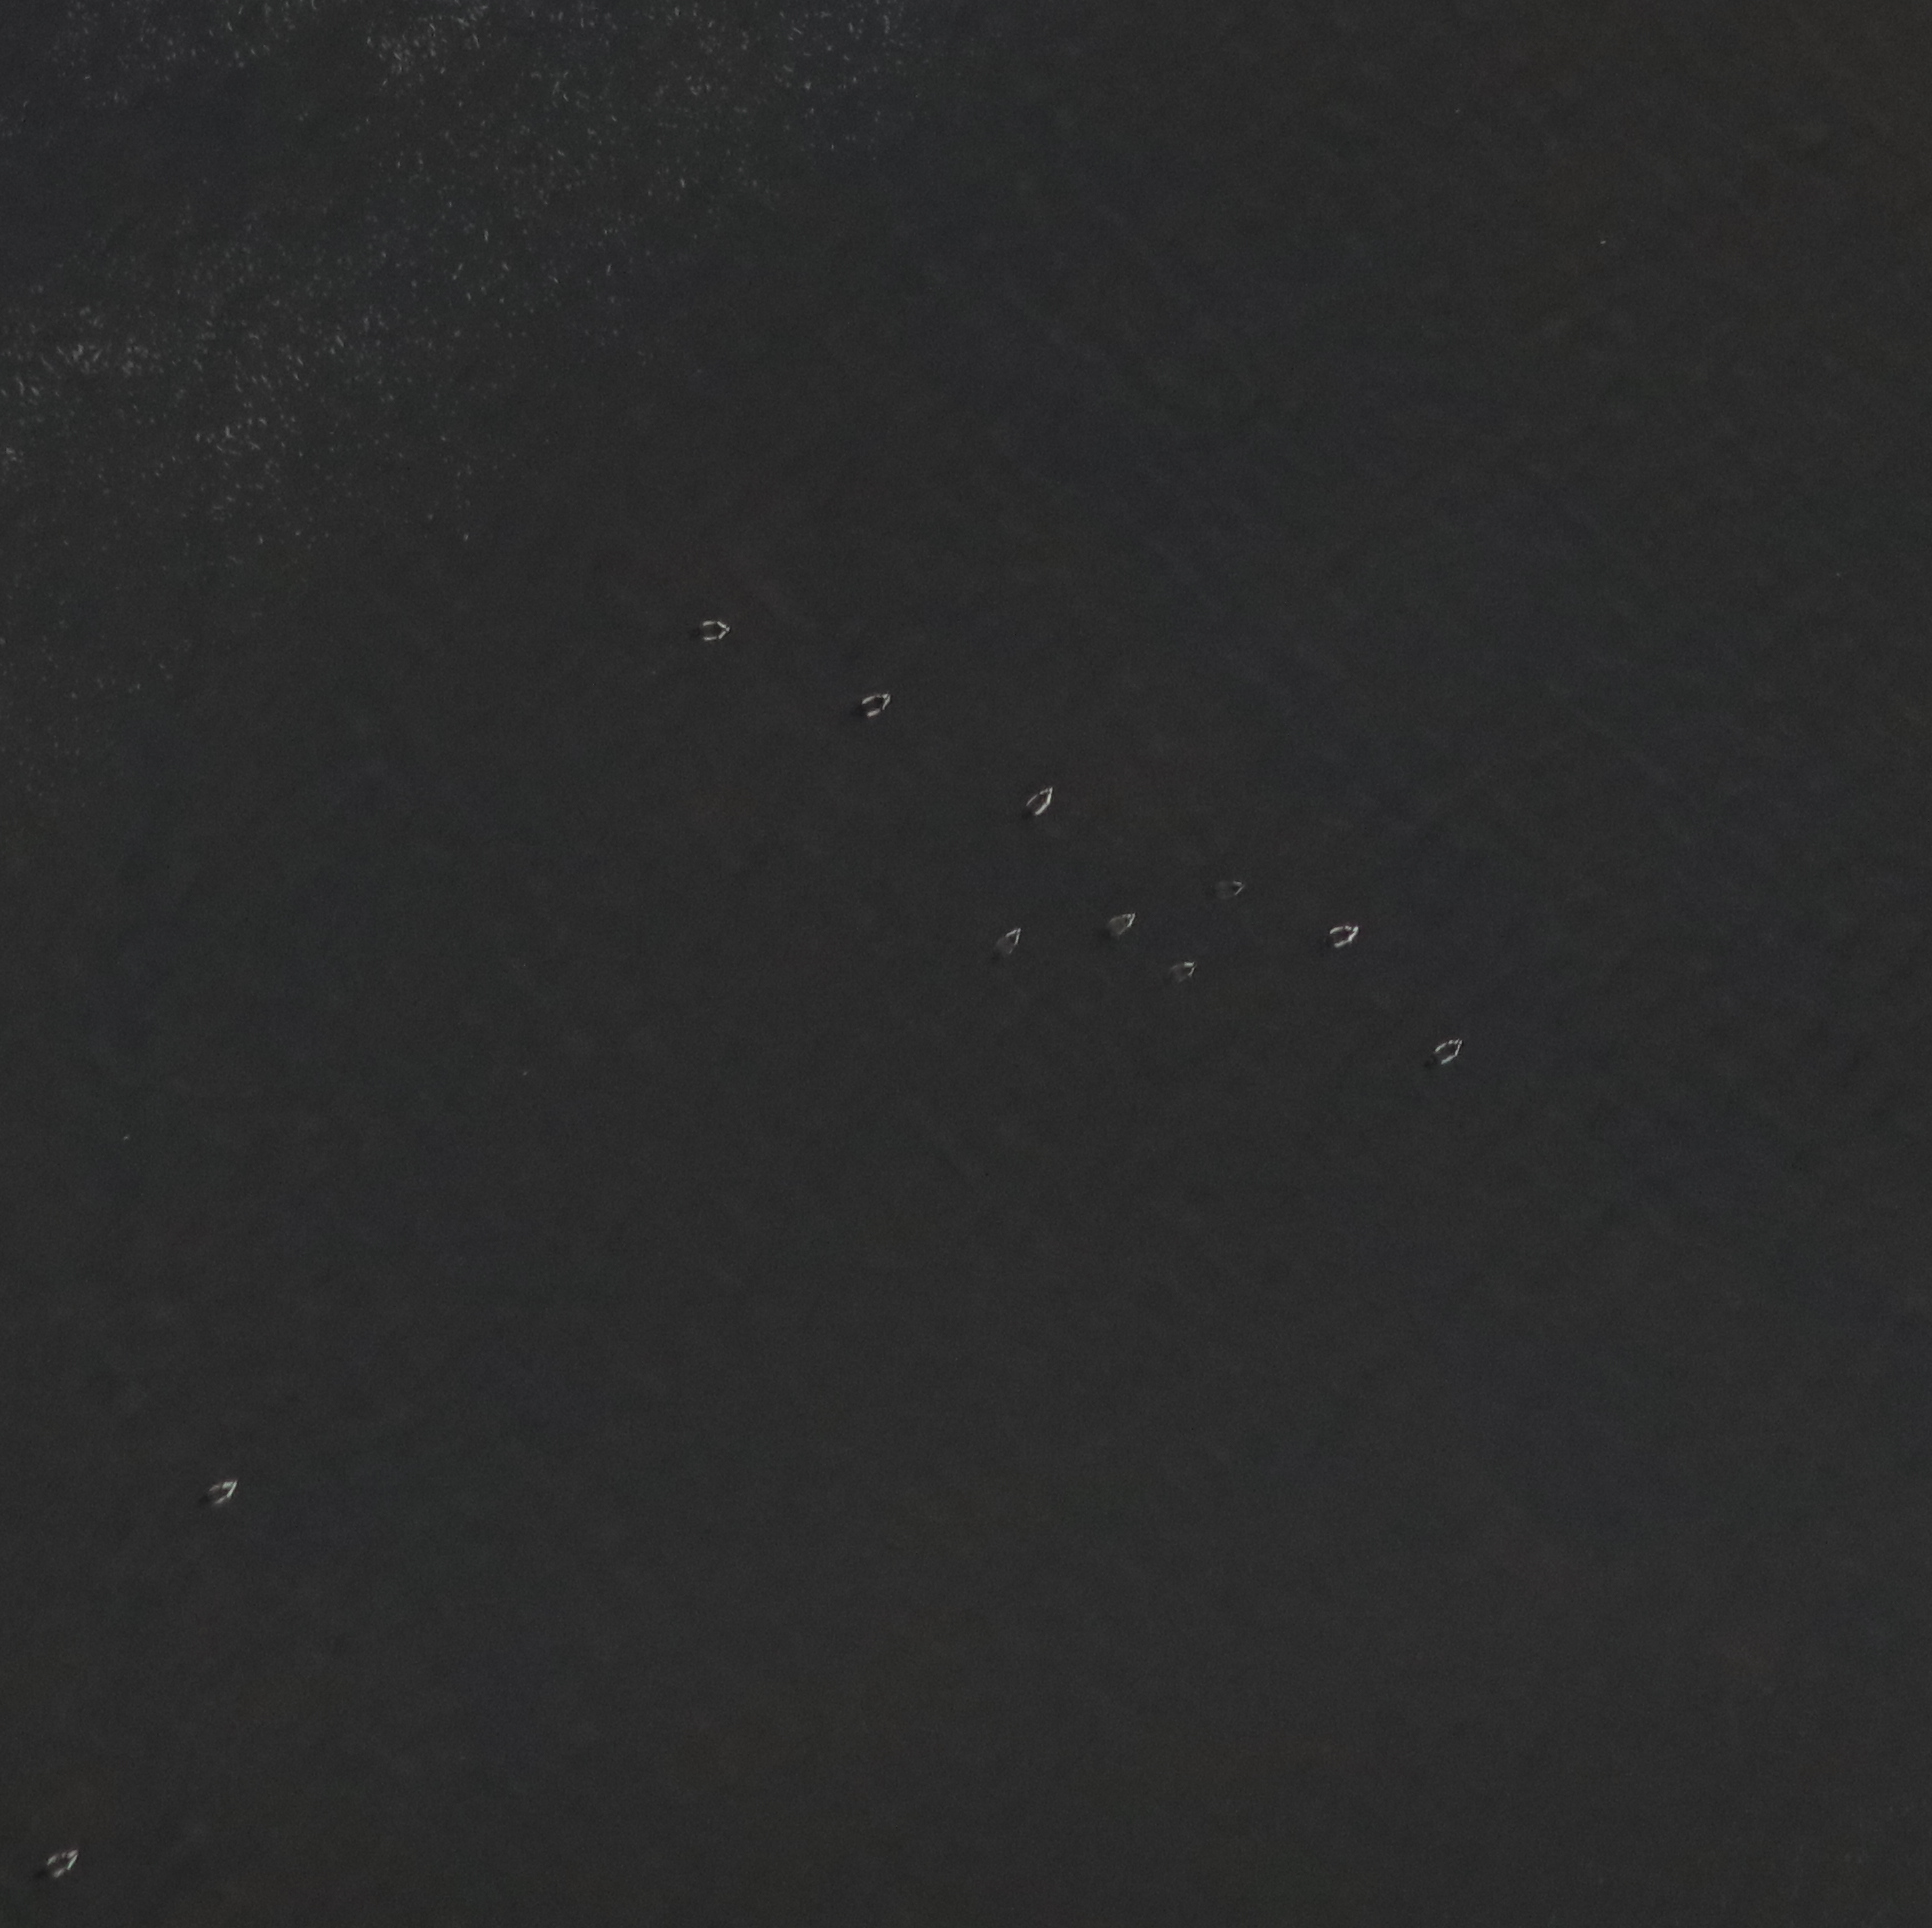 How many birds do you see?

11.